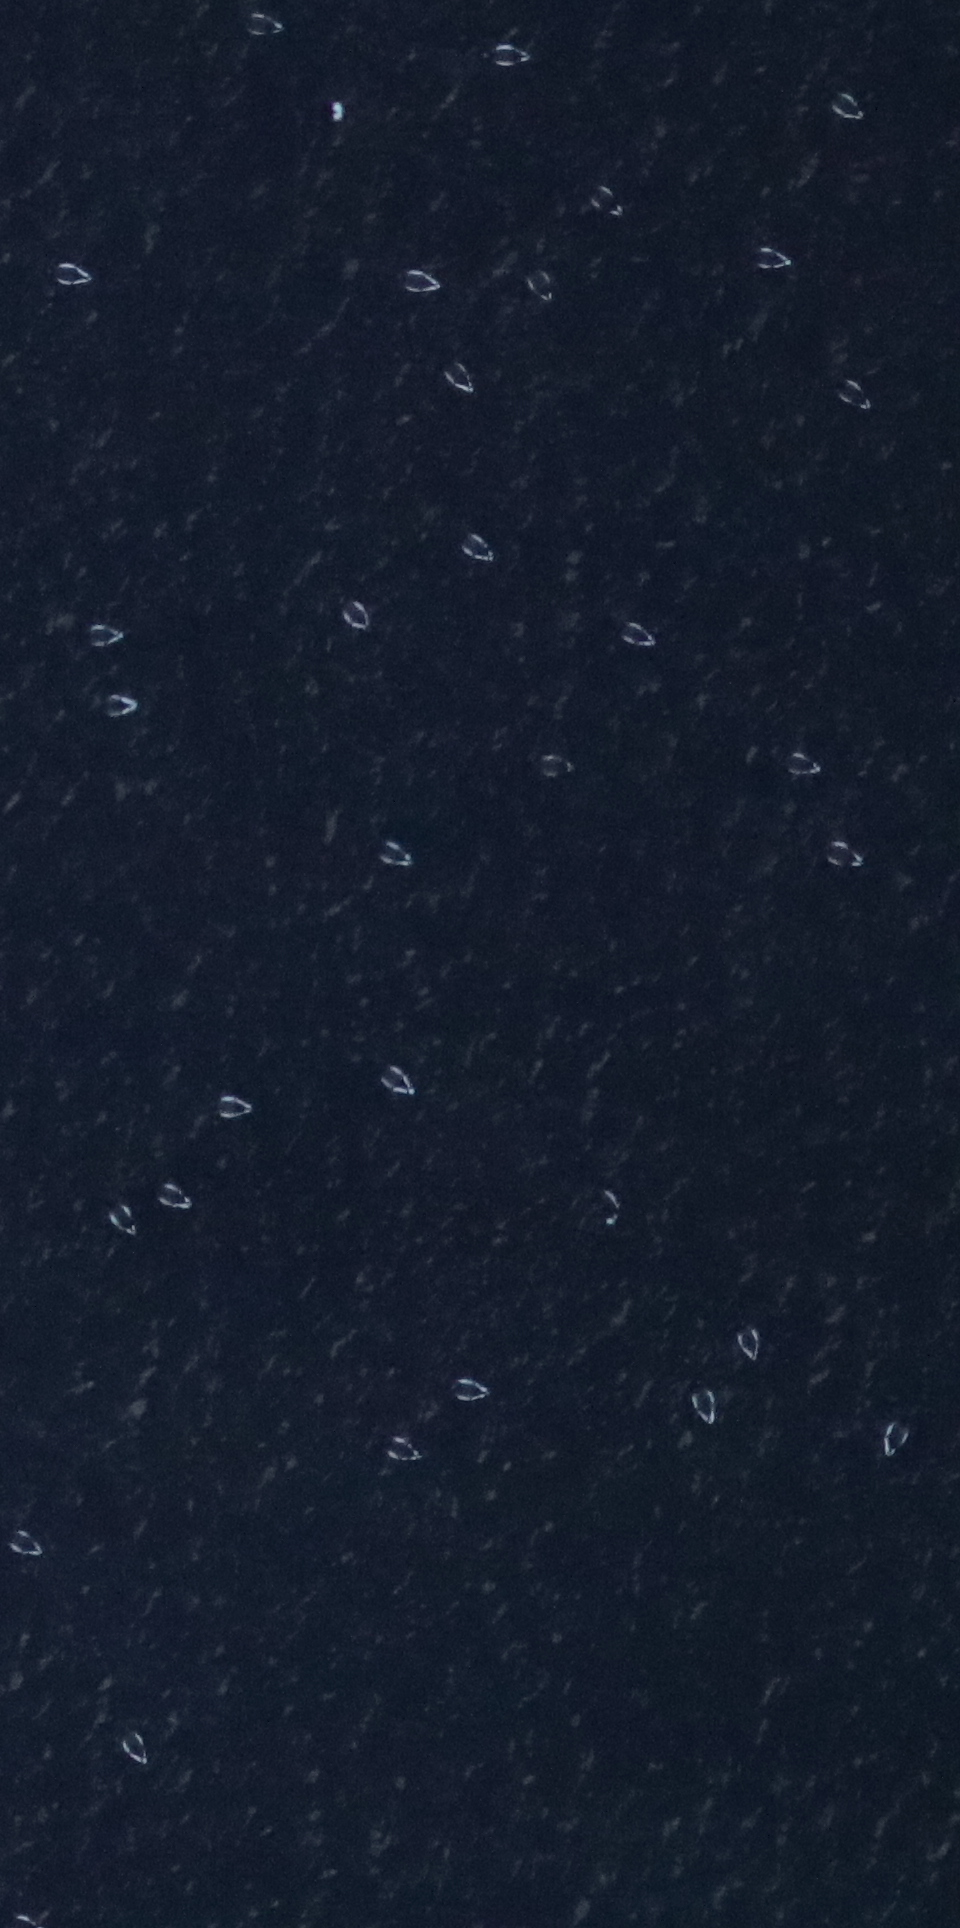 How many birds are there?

30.